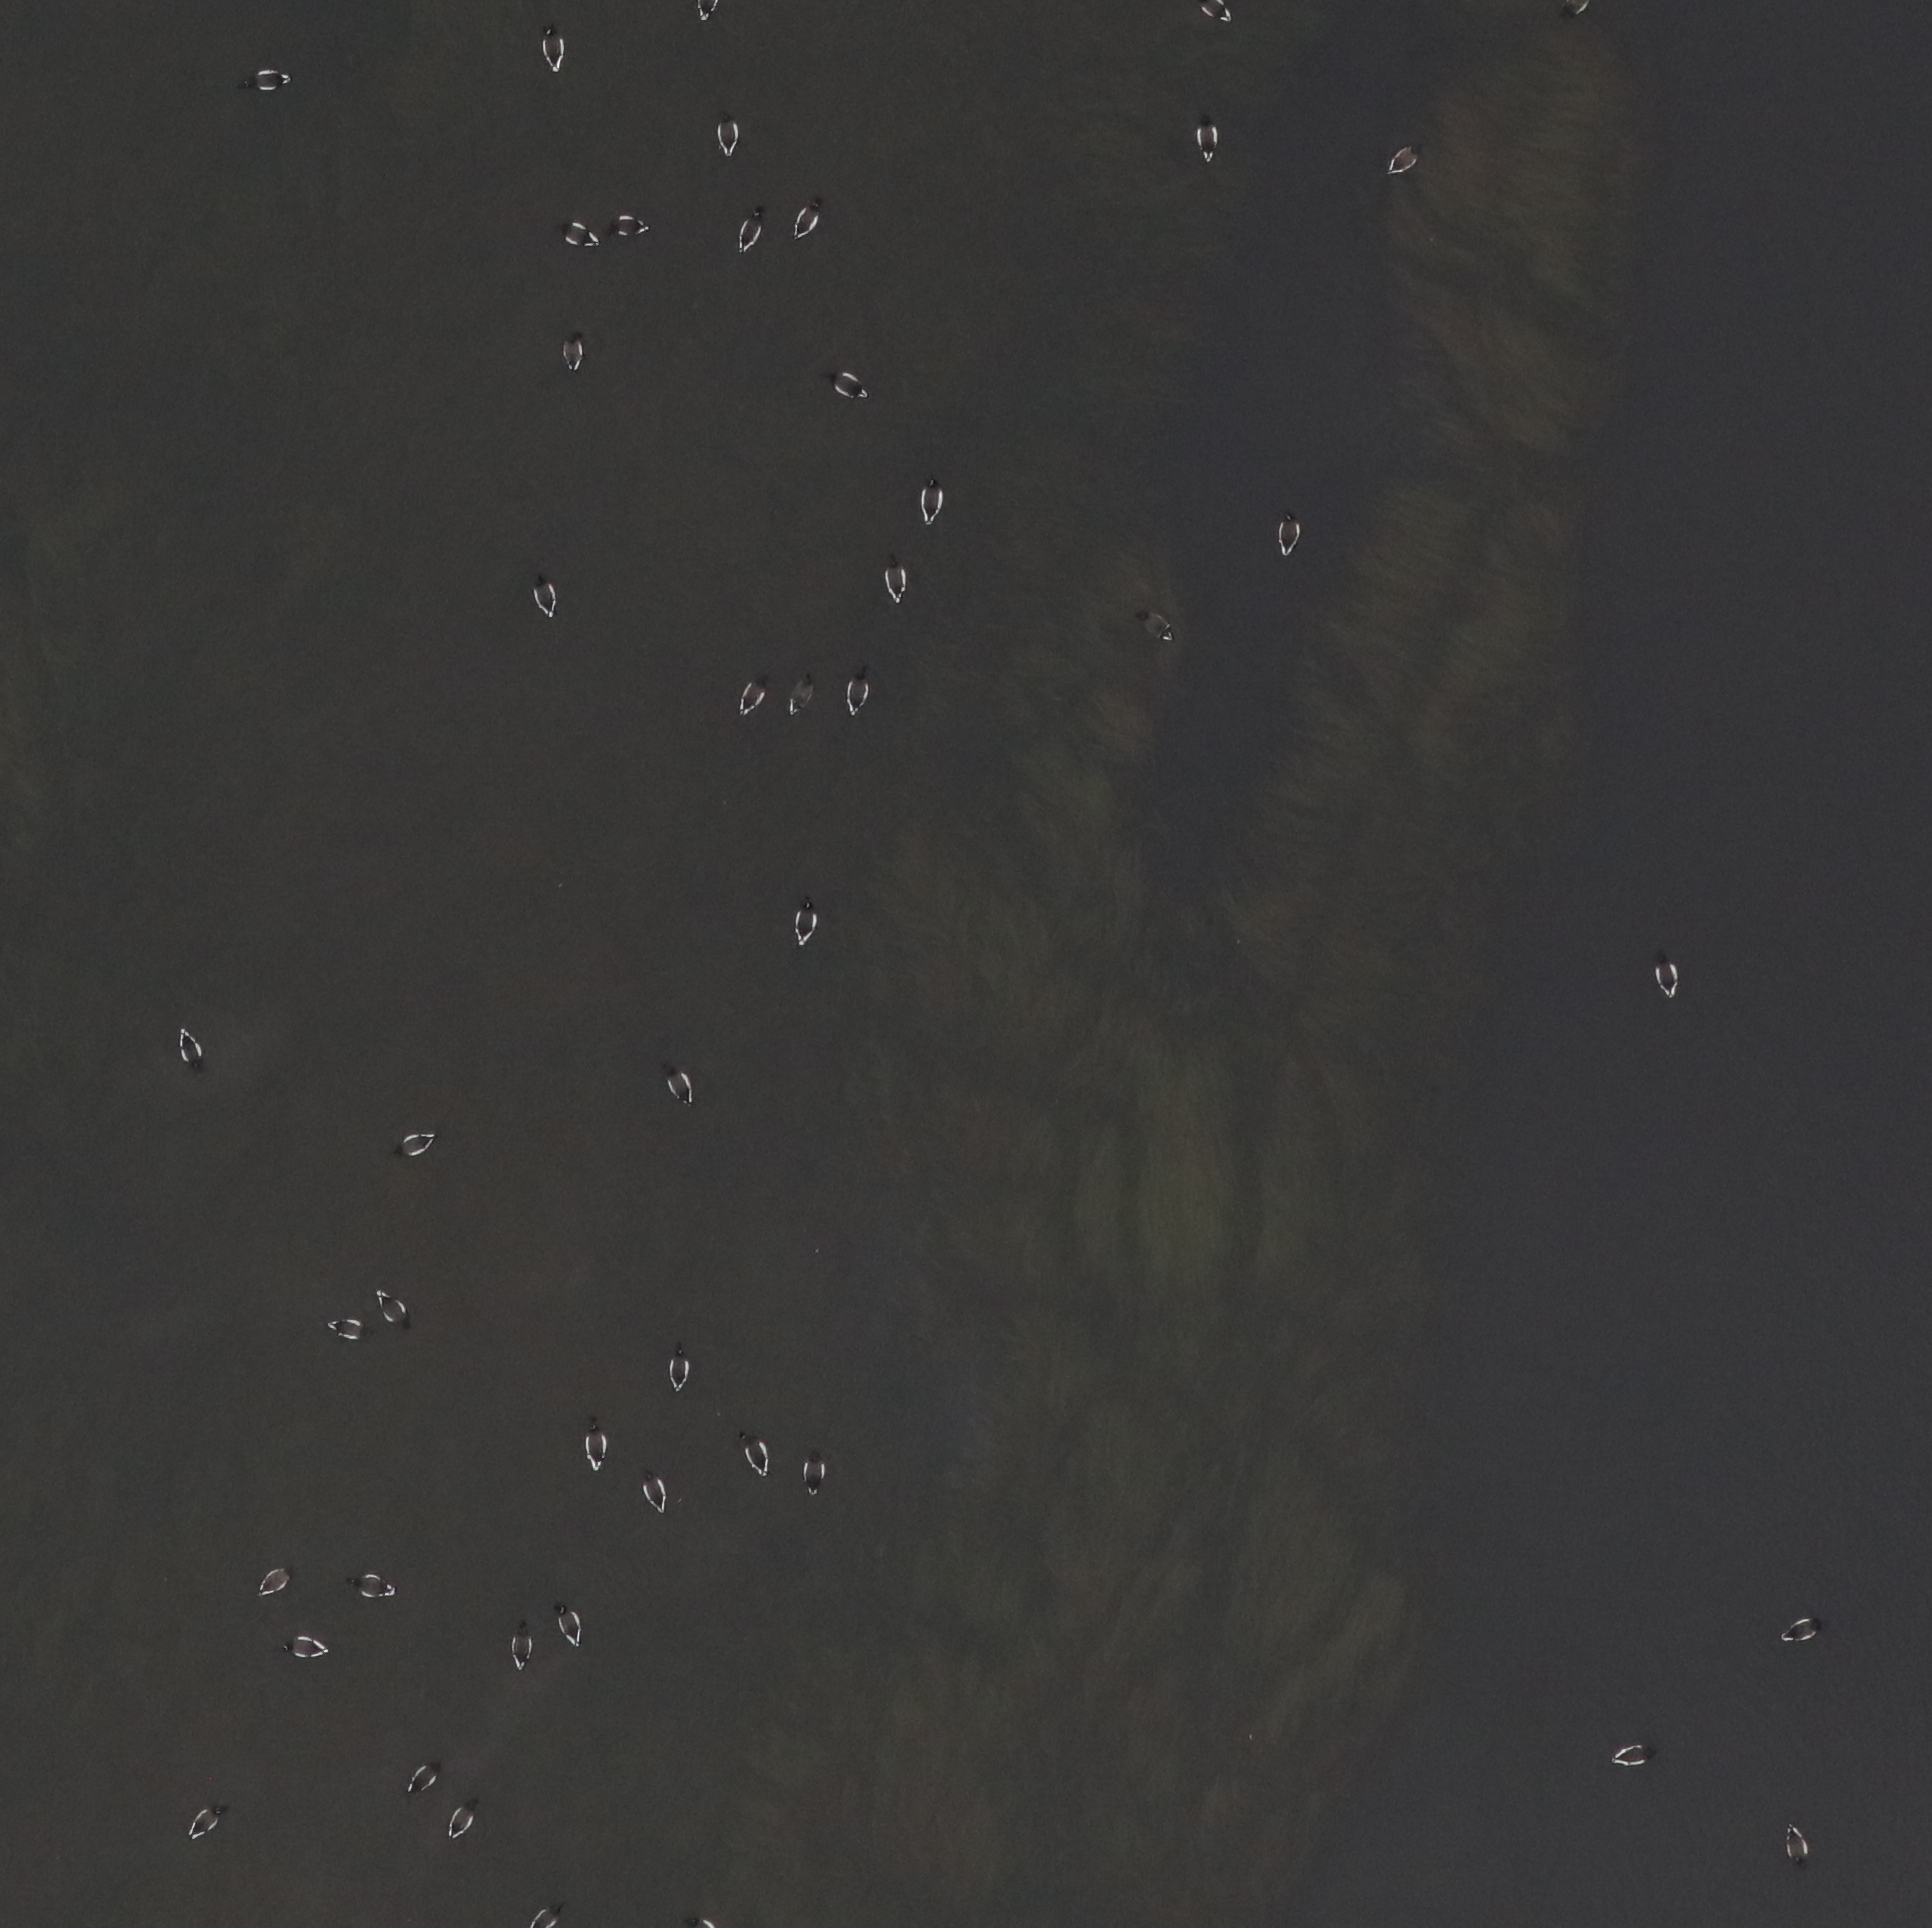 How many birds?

44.